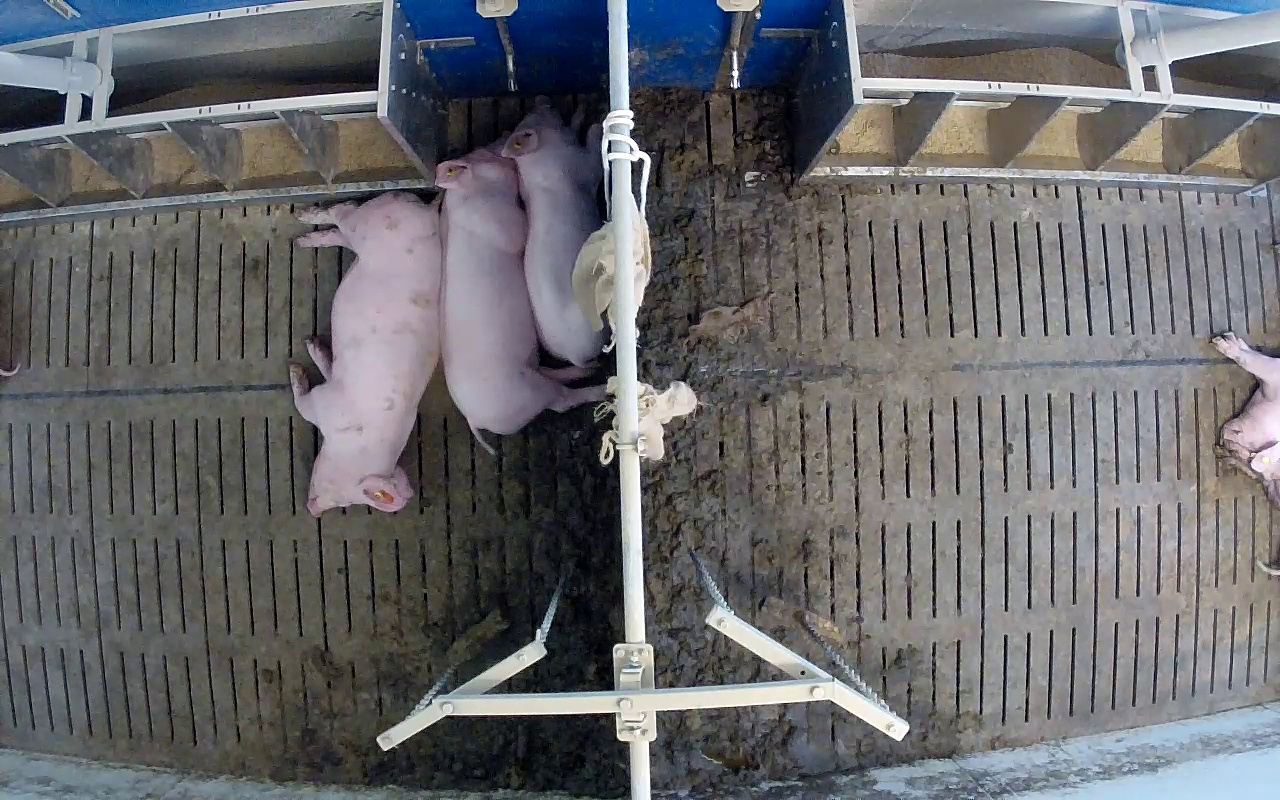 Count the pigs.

4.